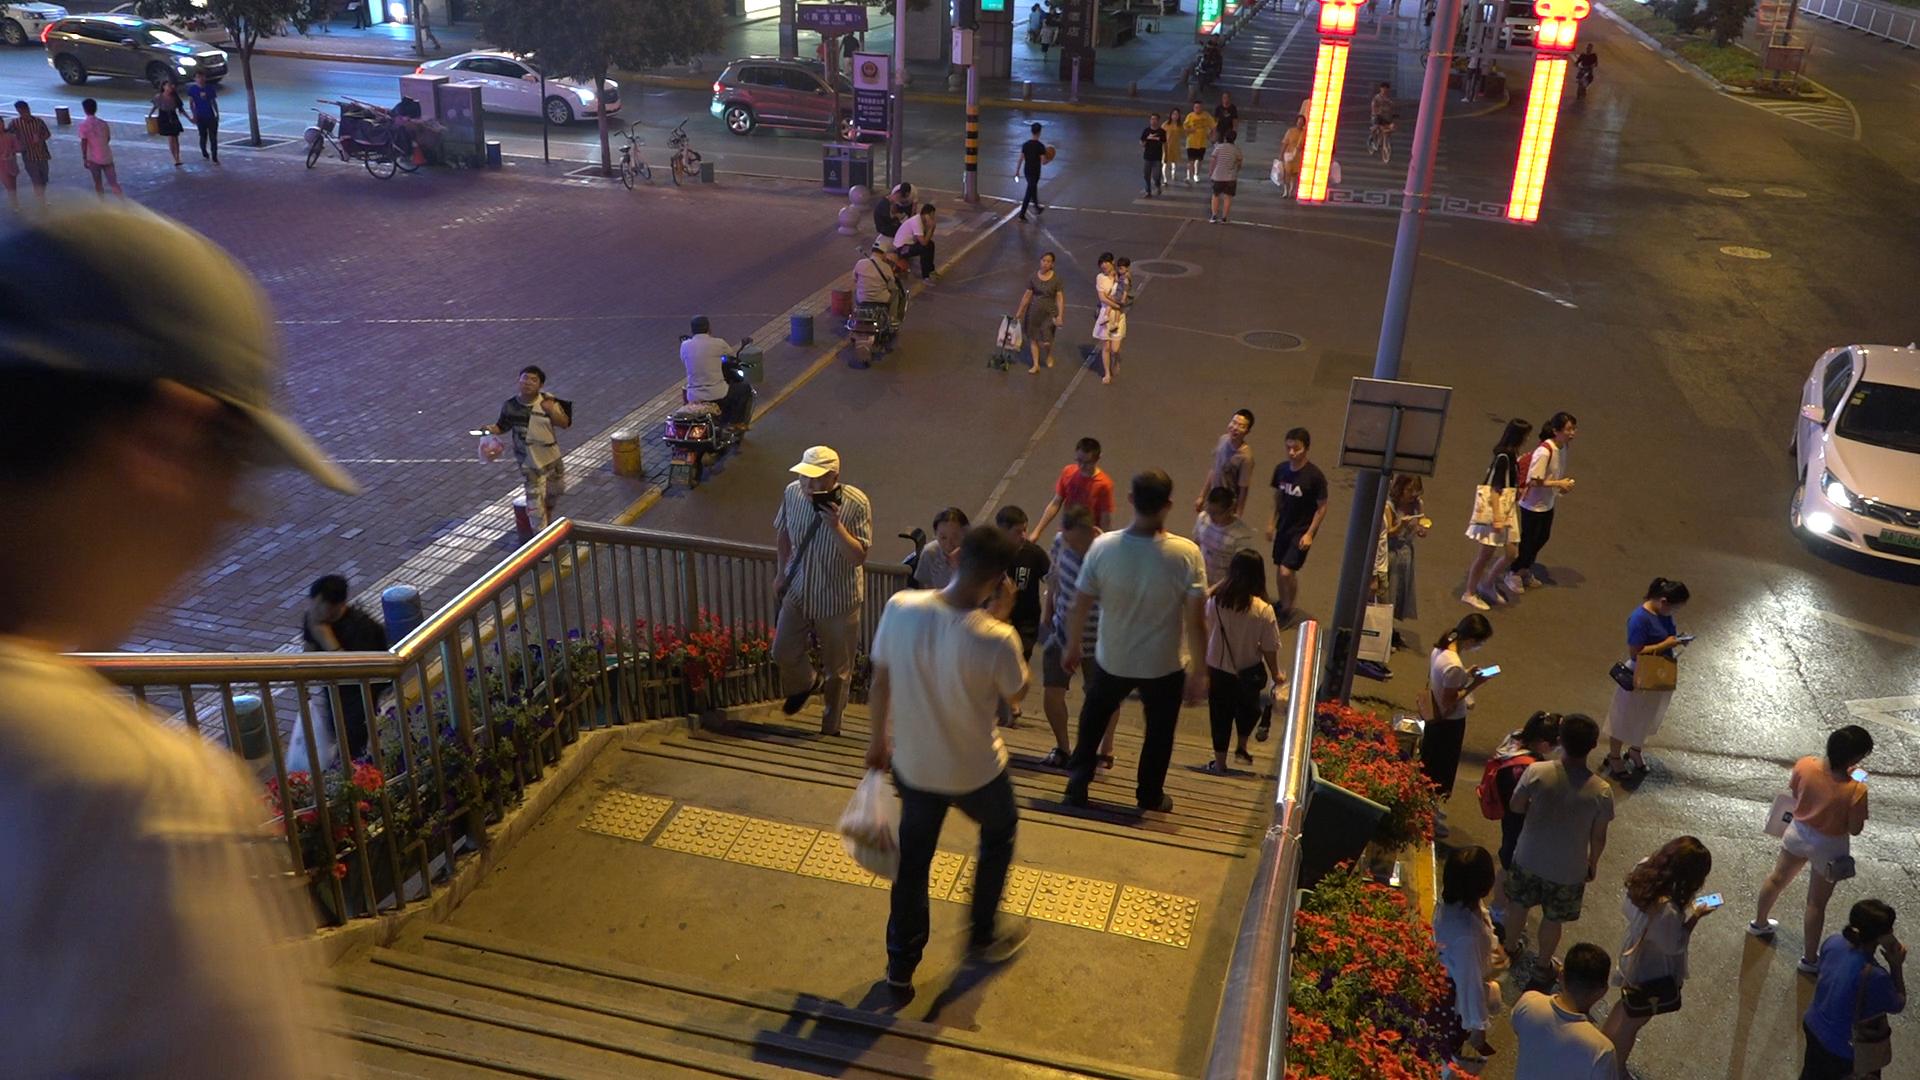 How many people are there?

55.